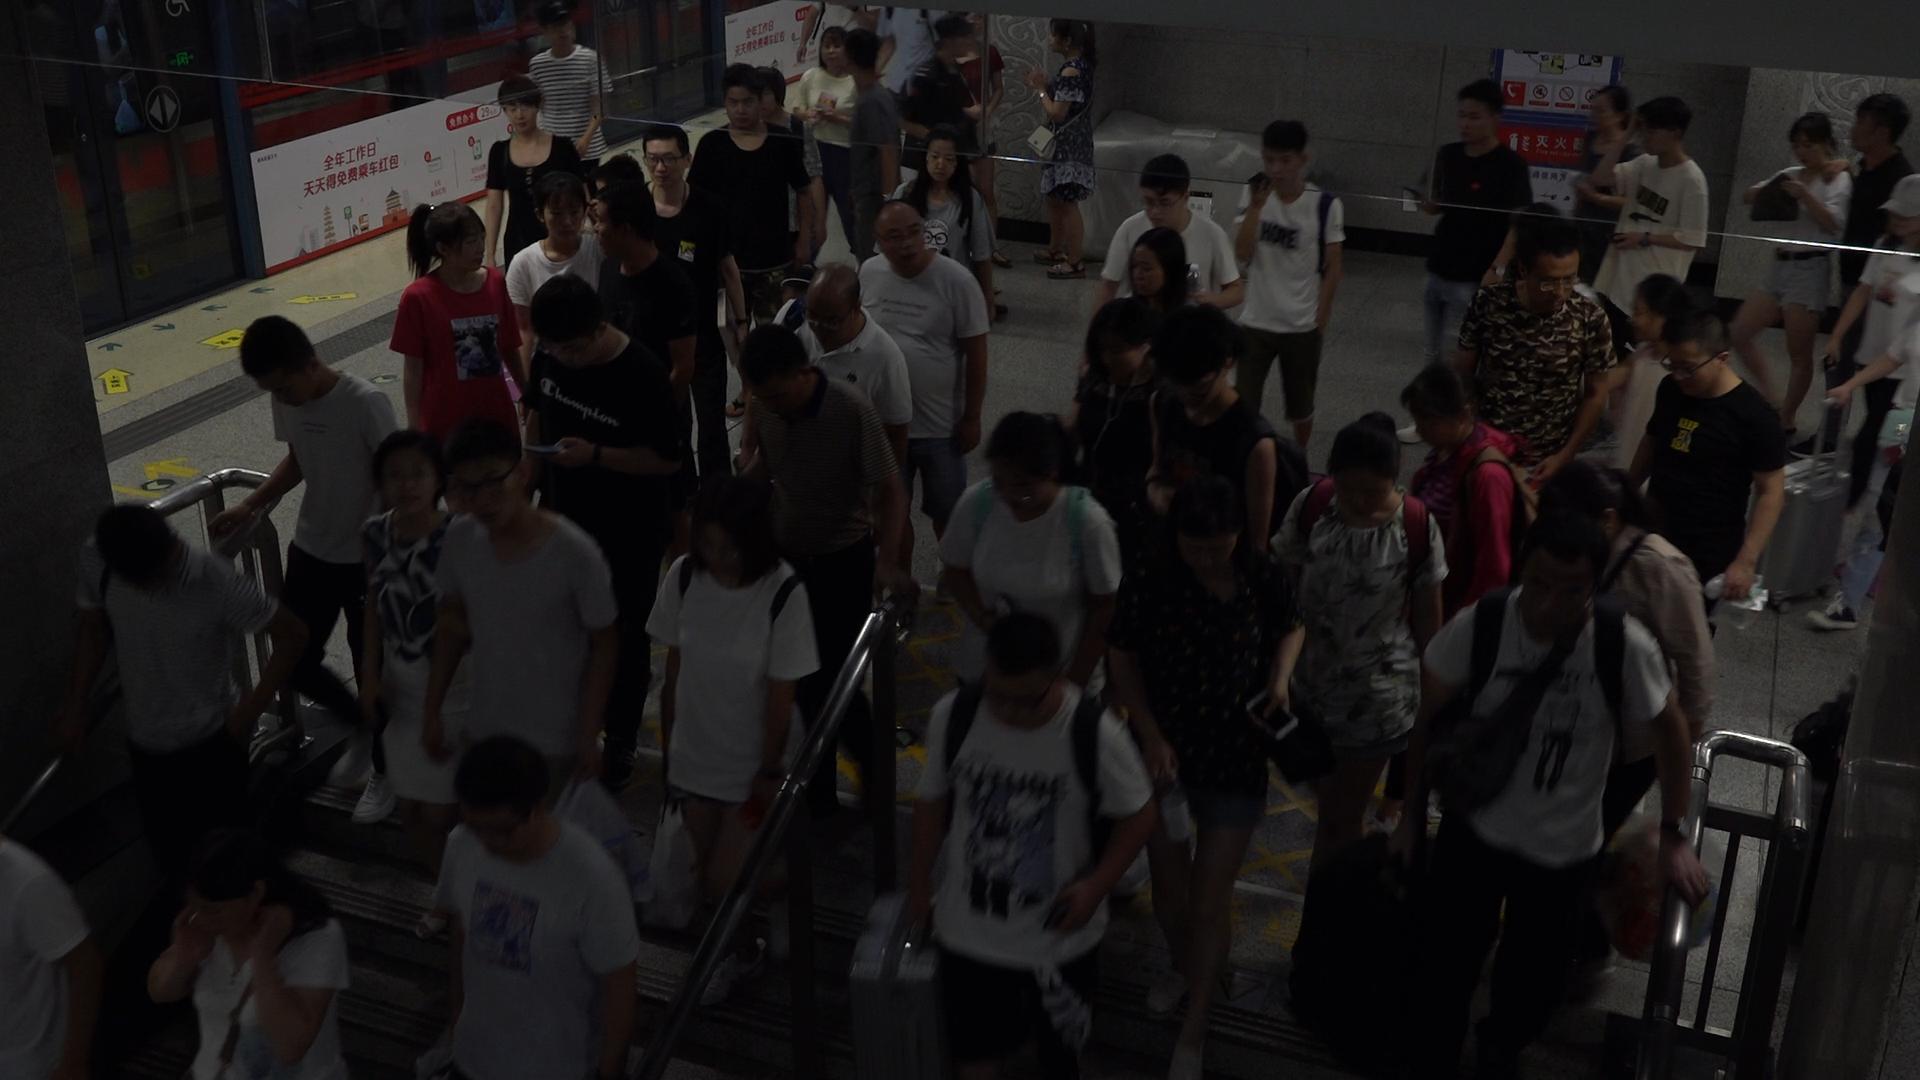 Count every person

50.